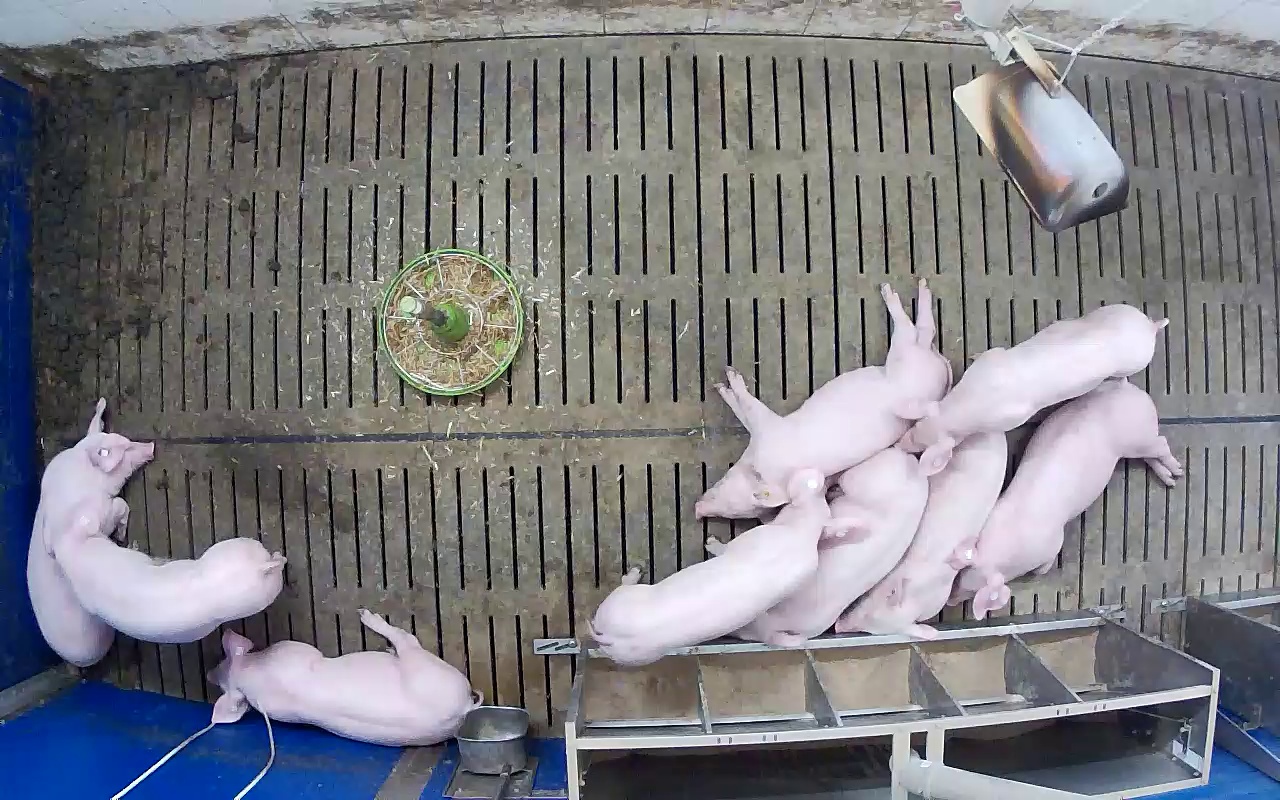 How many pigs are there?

9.